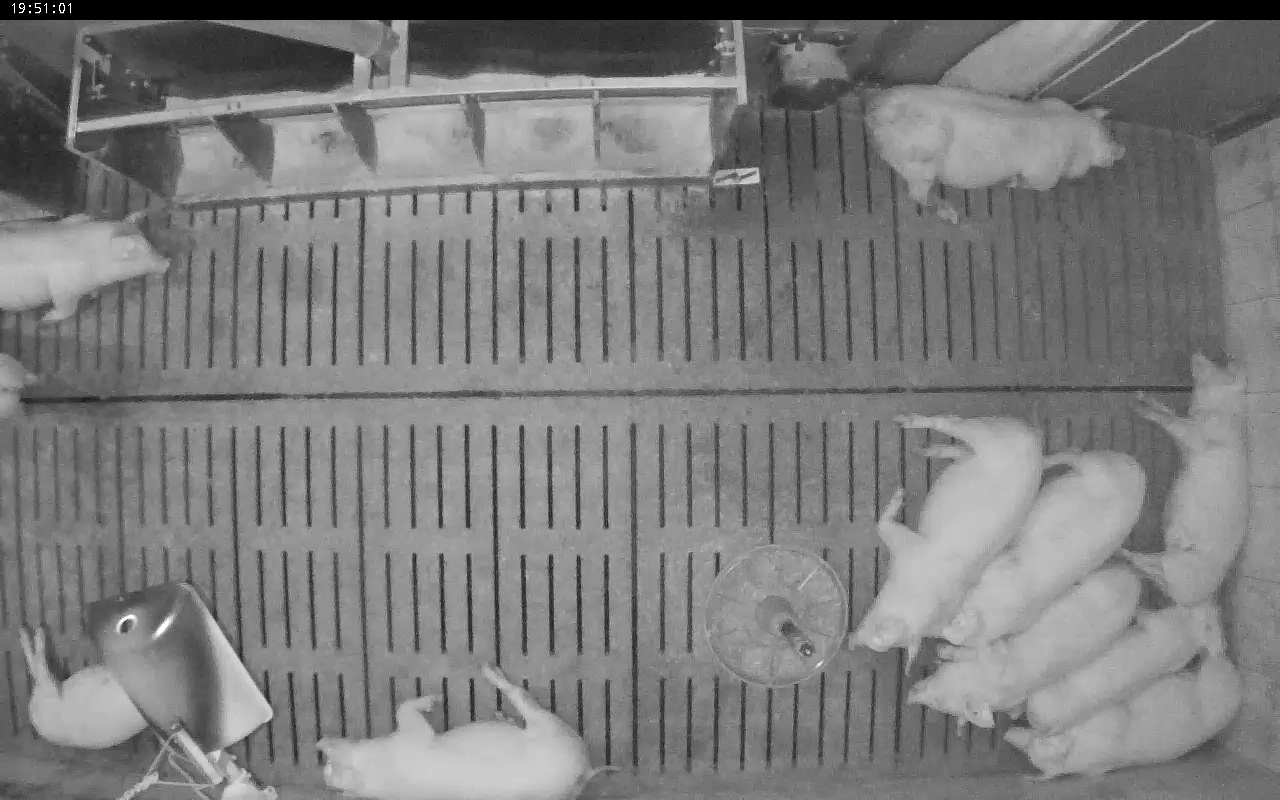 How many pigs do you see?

11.